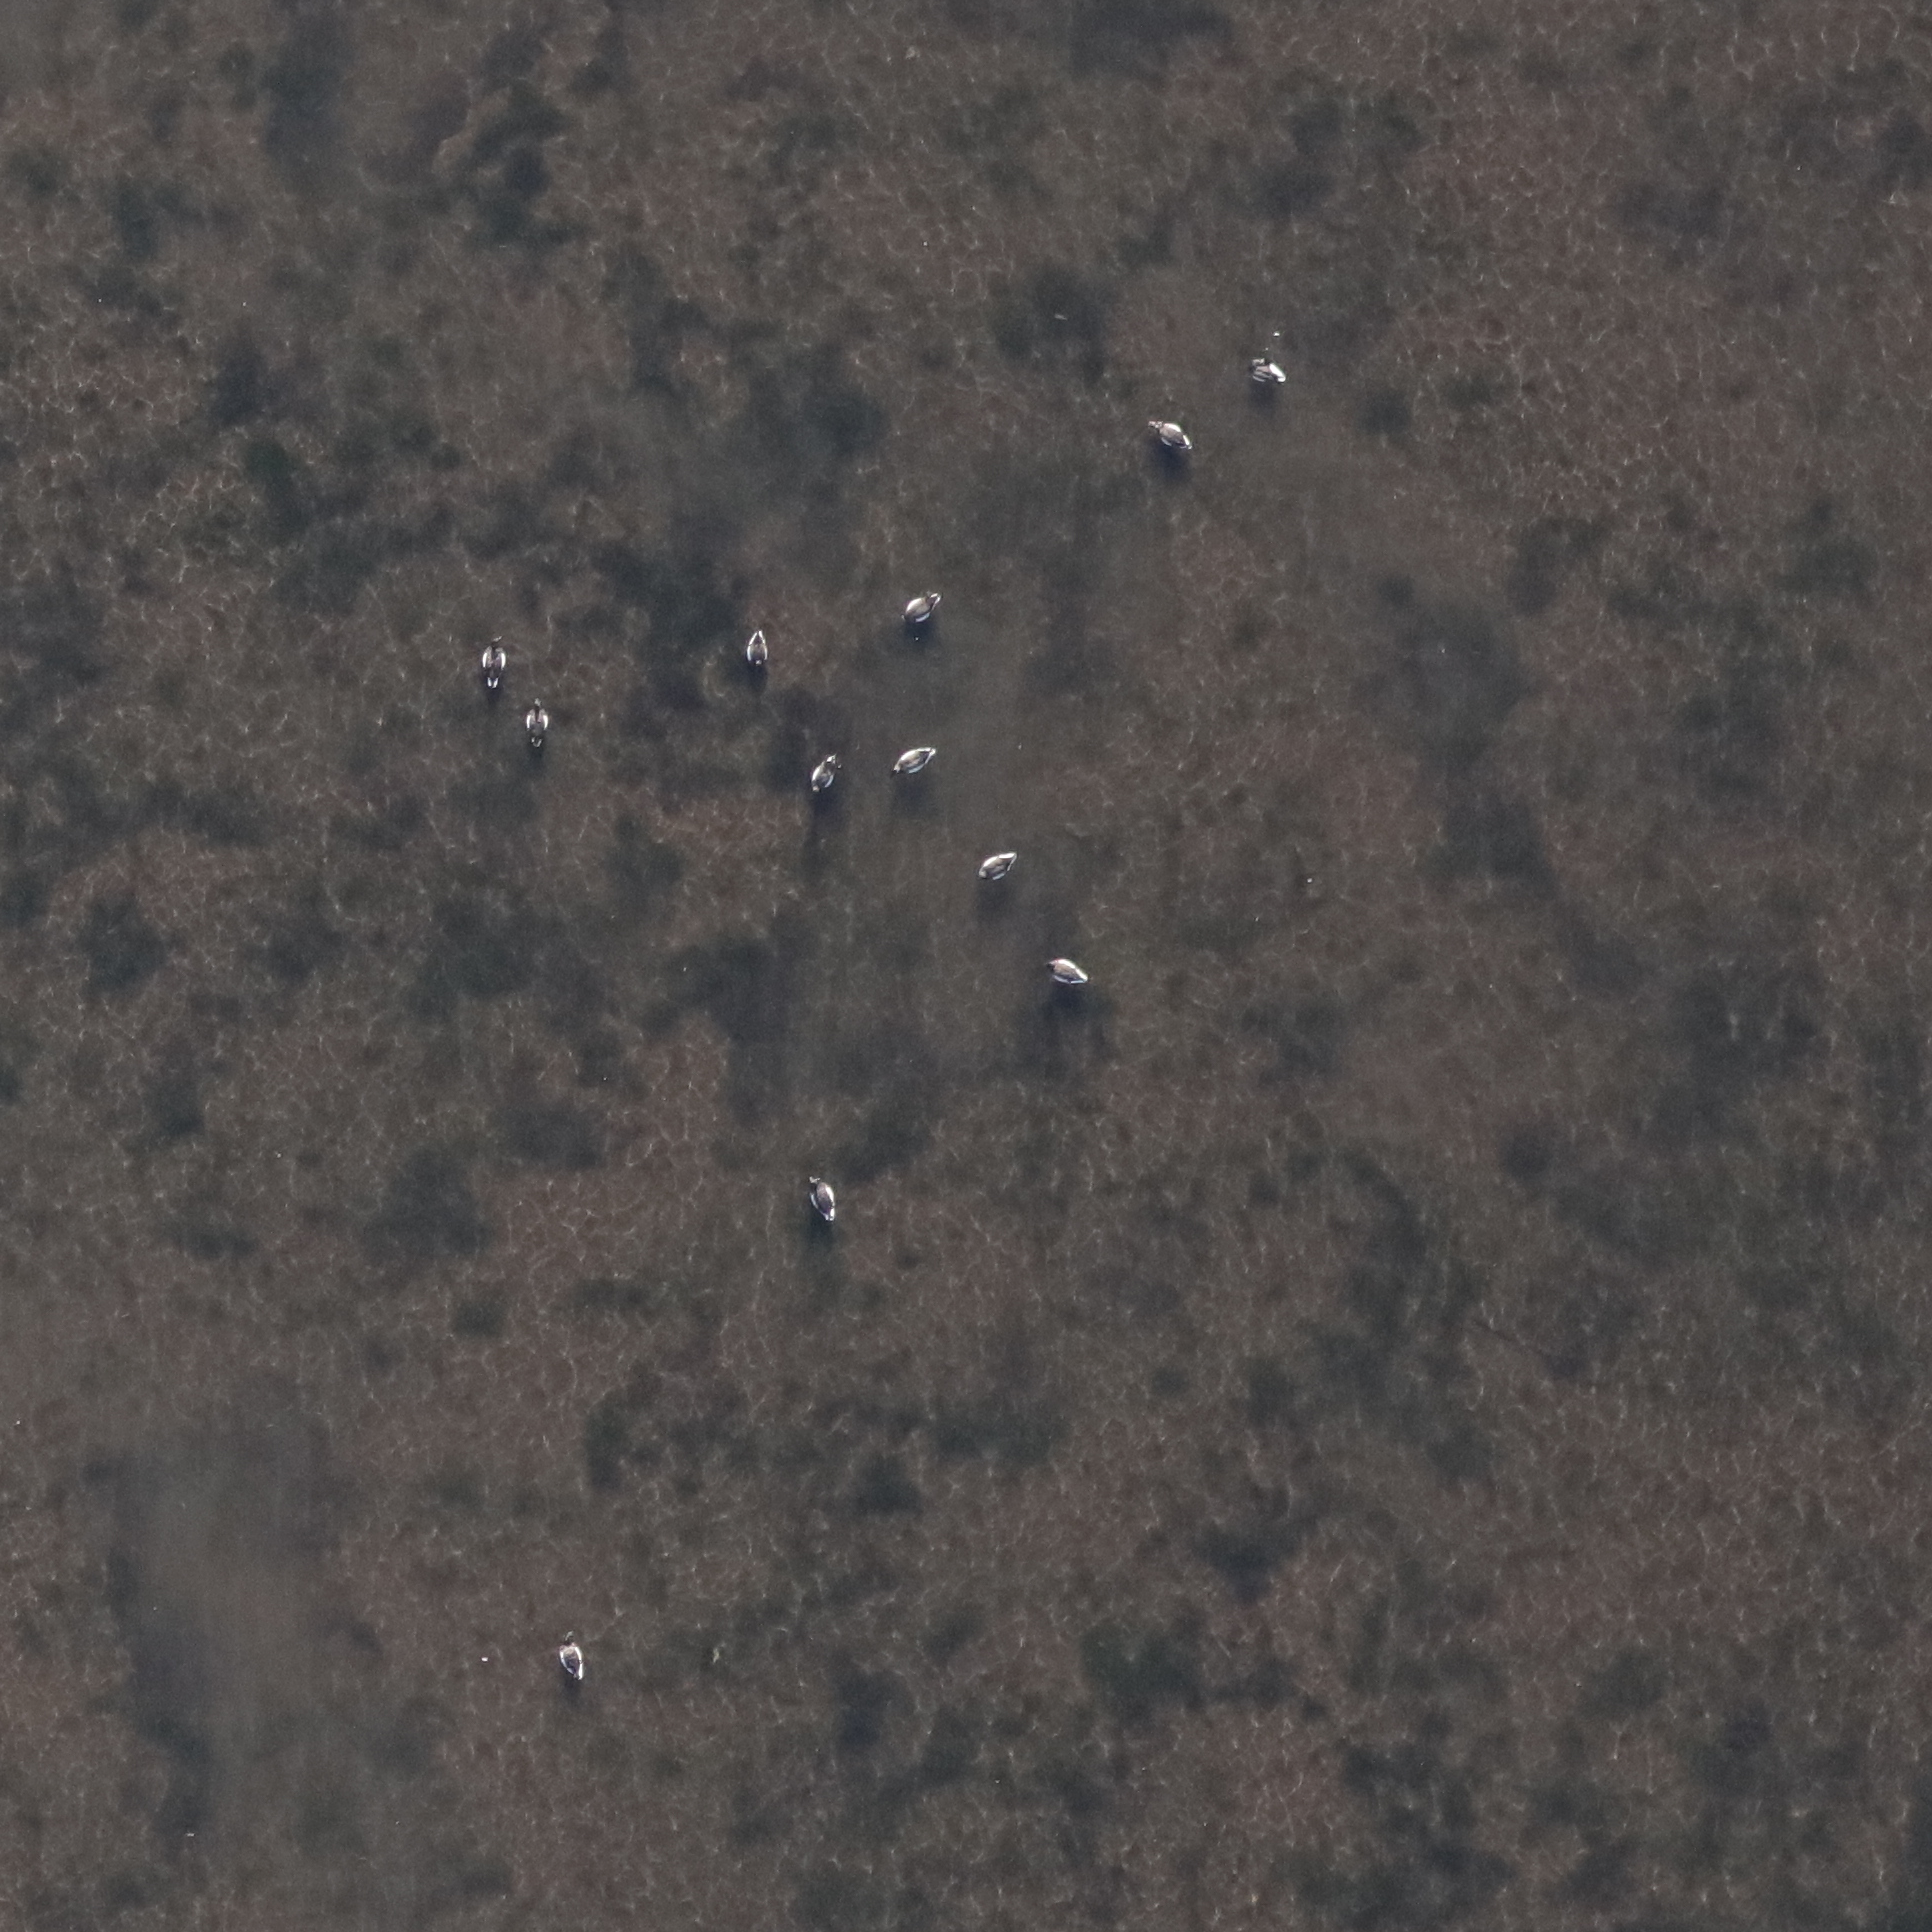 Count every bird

12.